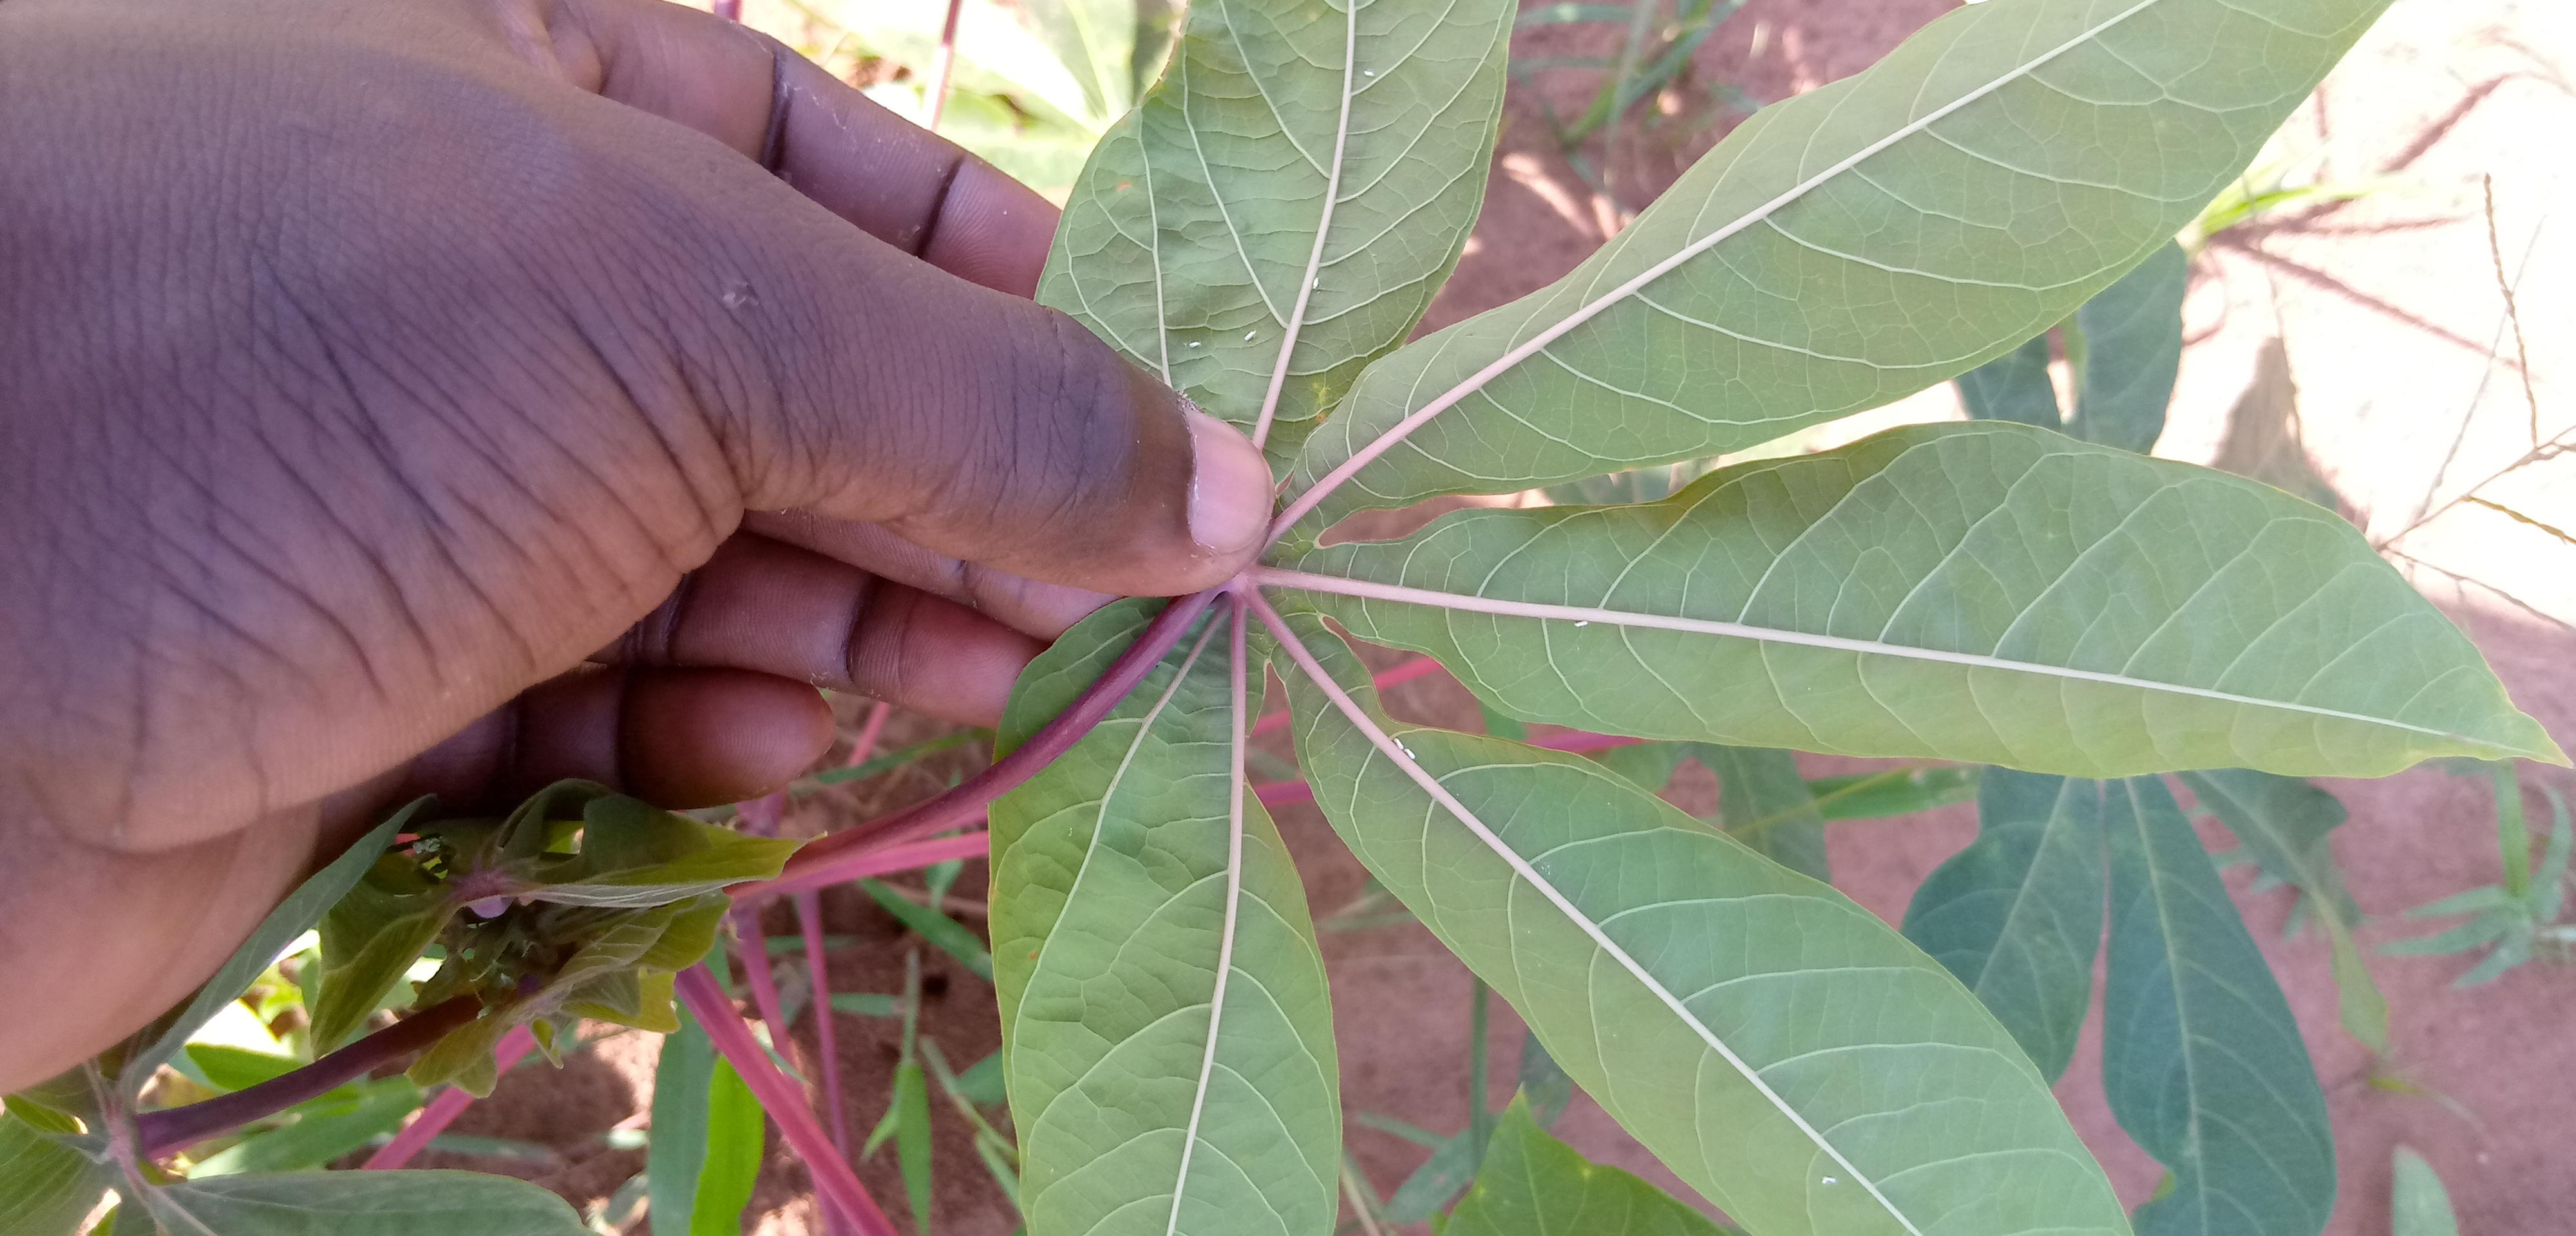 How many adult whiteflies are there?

8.